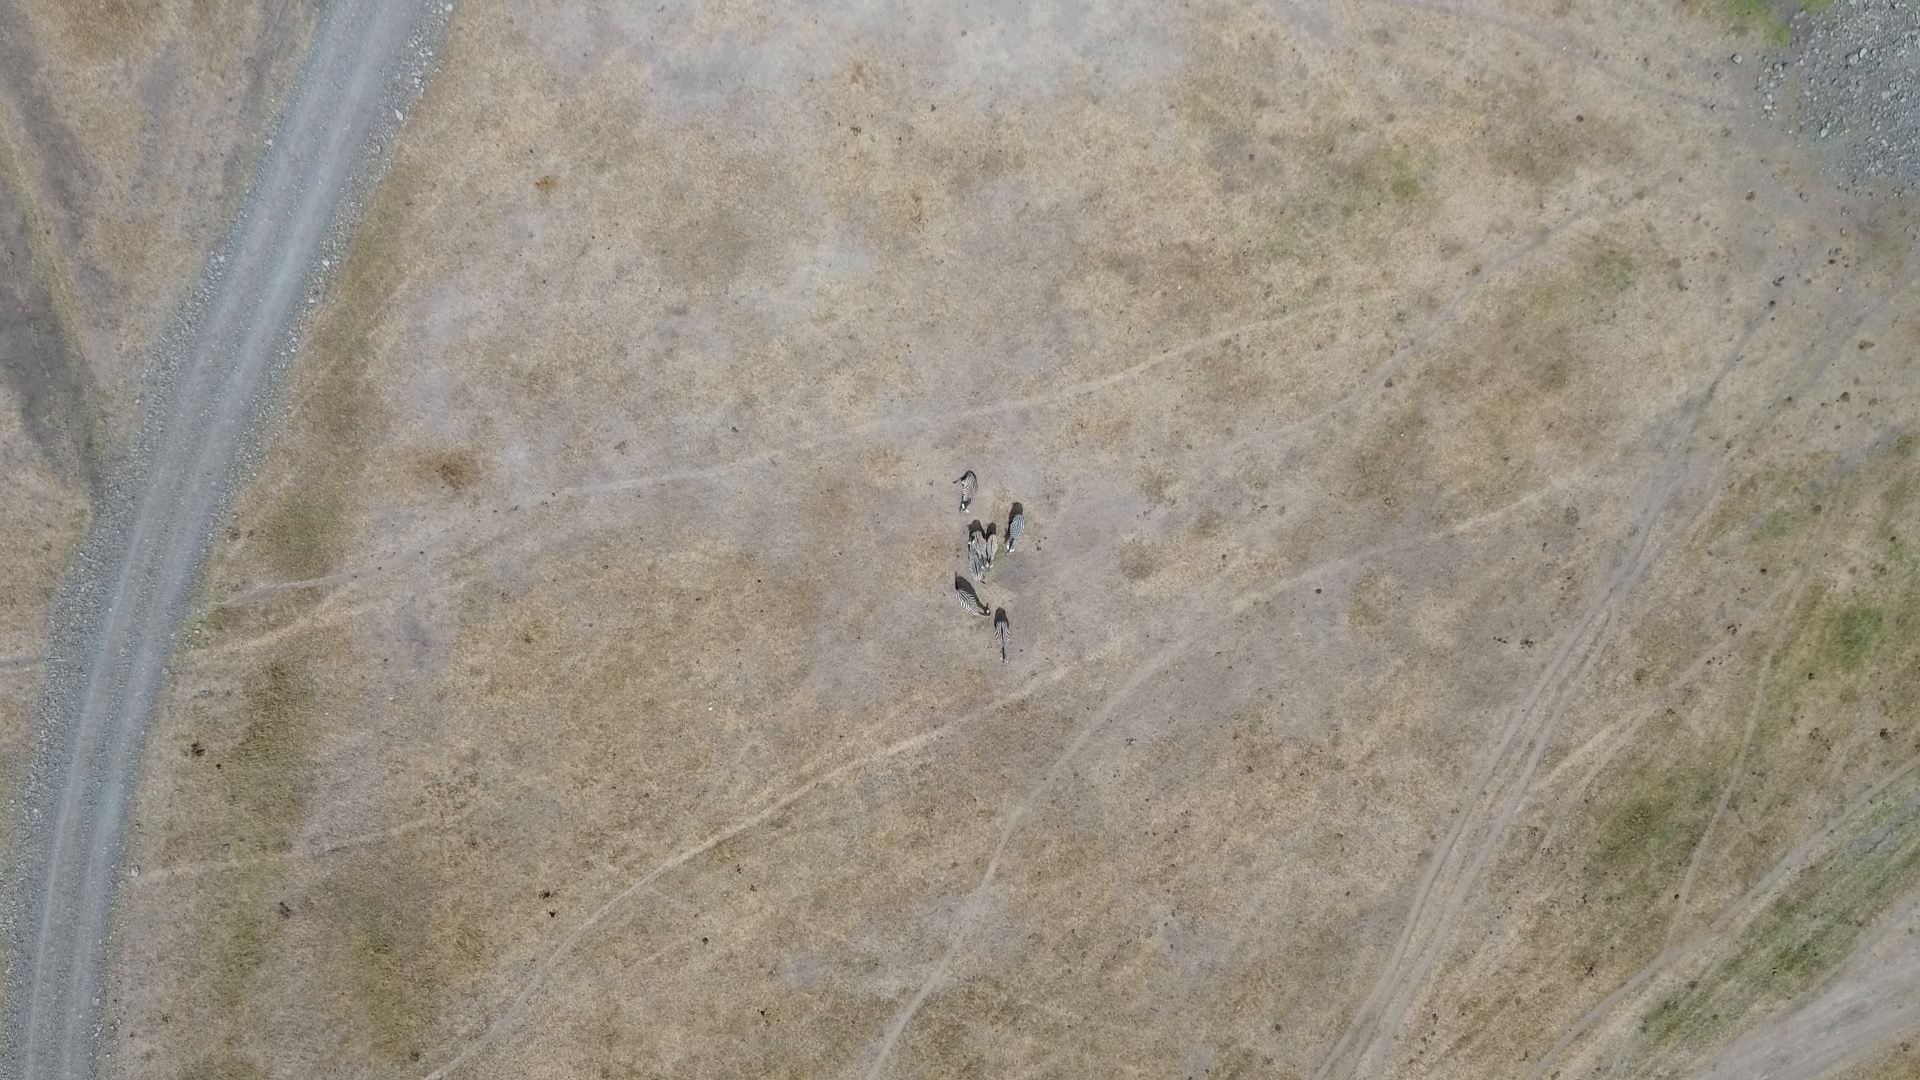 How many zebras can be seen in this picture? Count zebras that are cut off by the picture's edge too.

7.